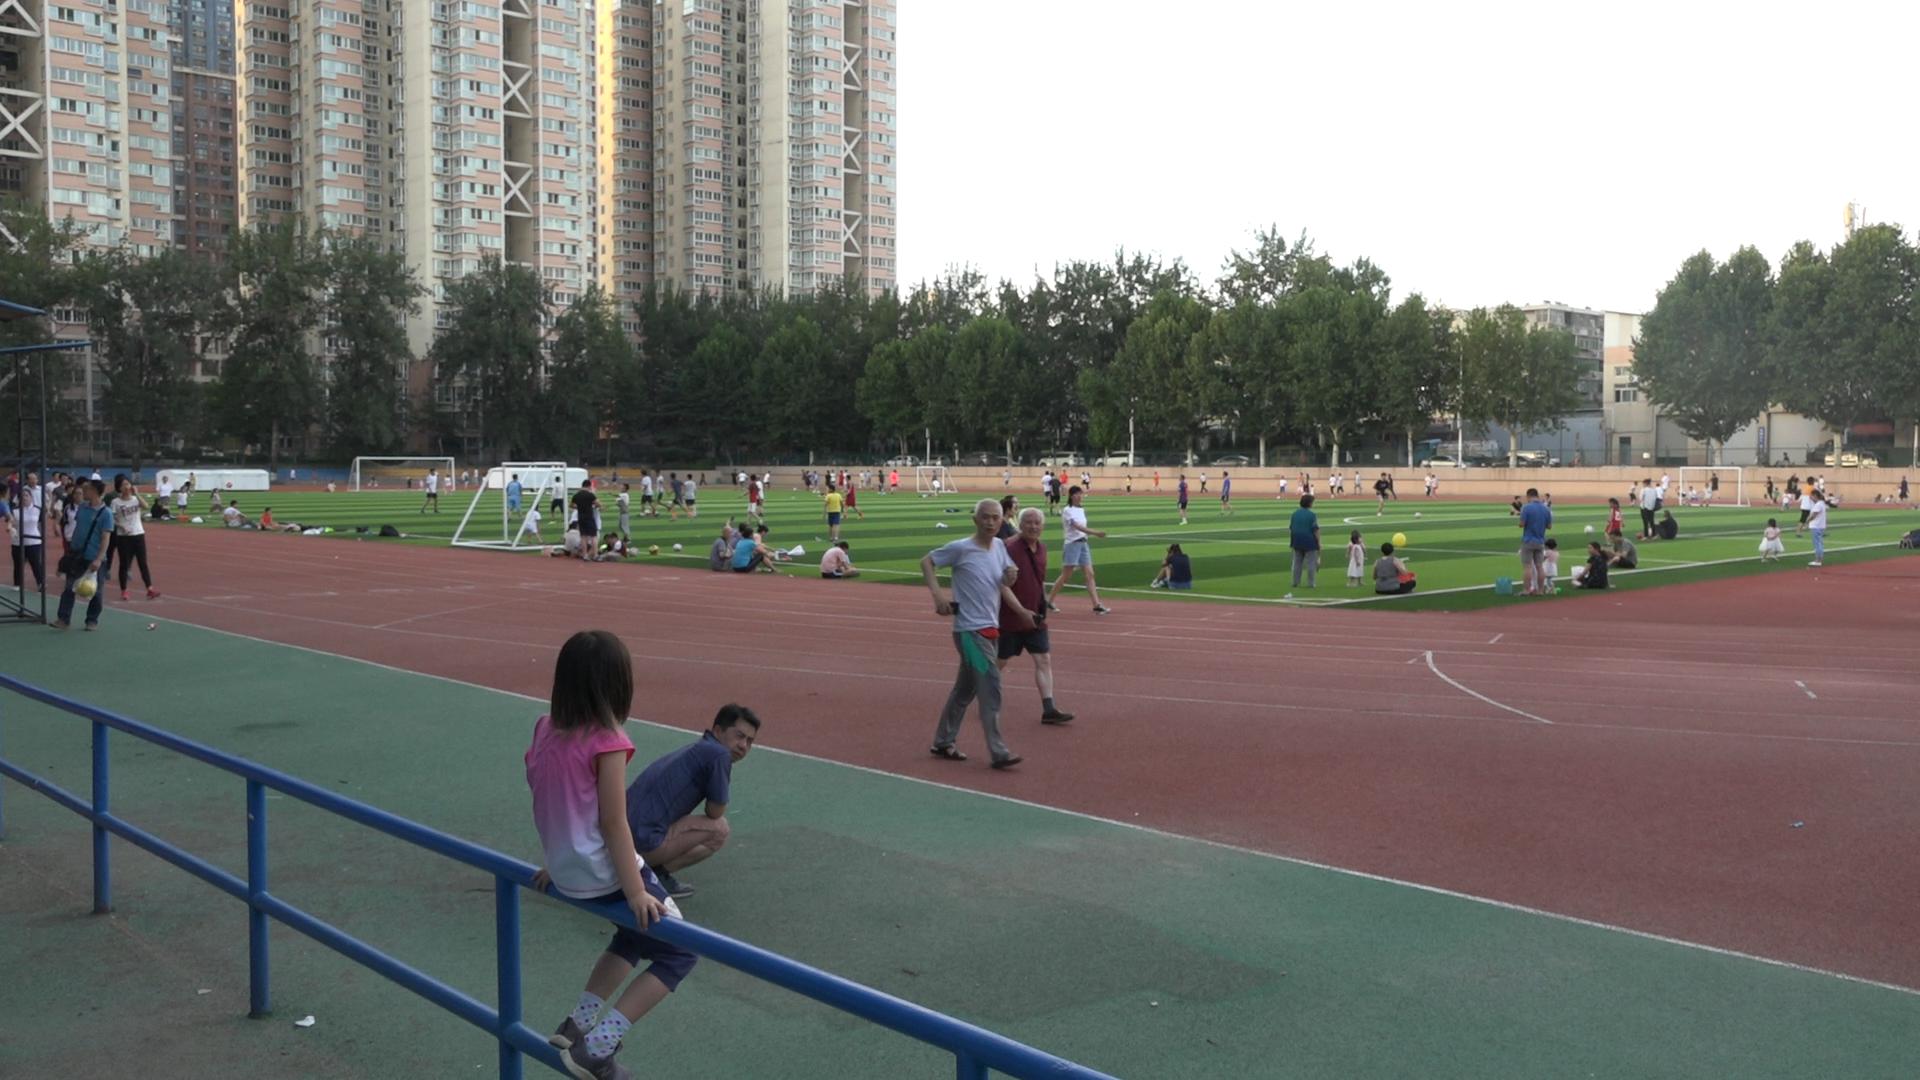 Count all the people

136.